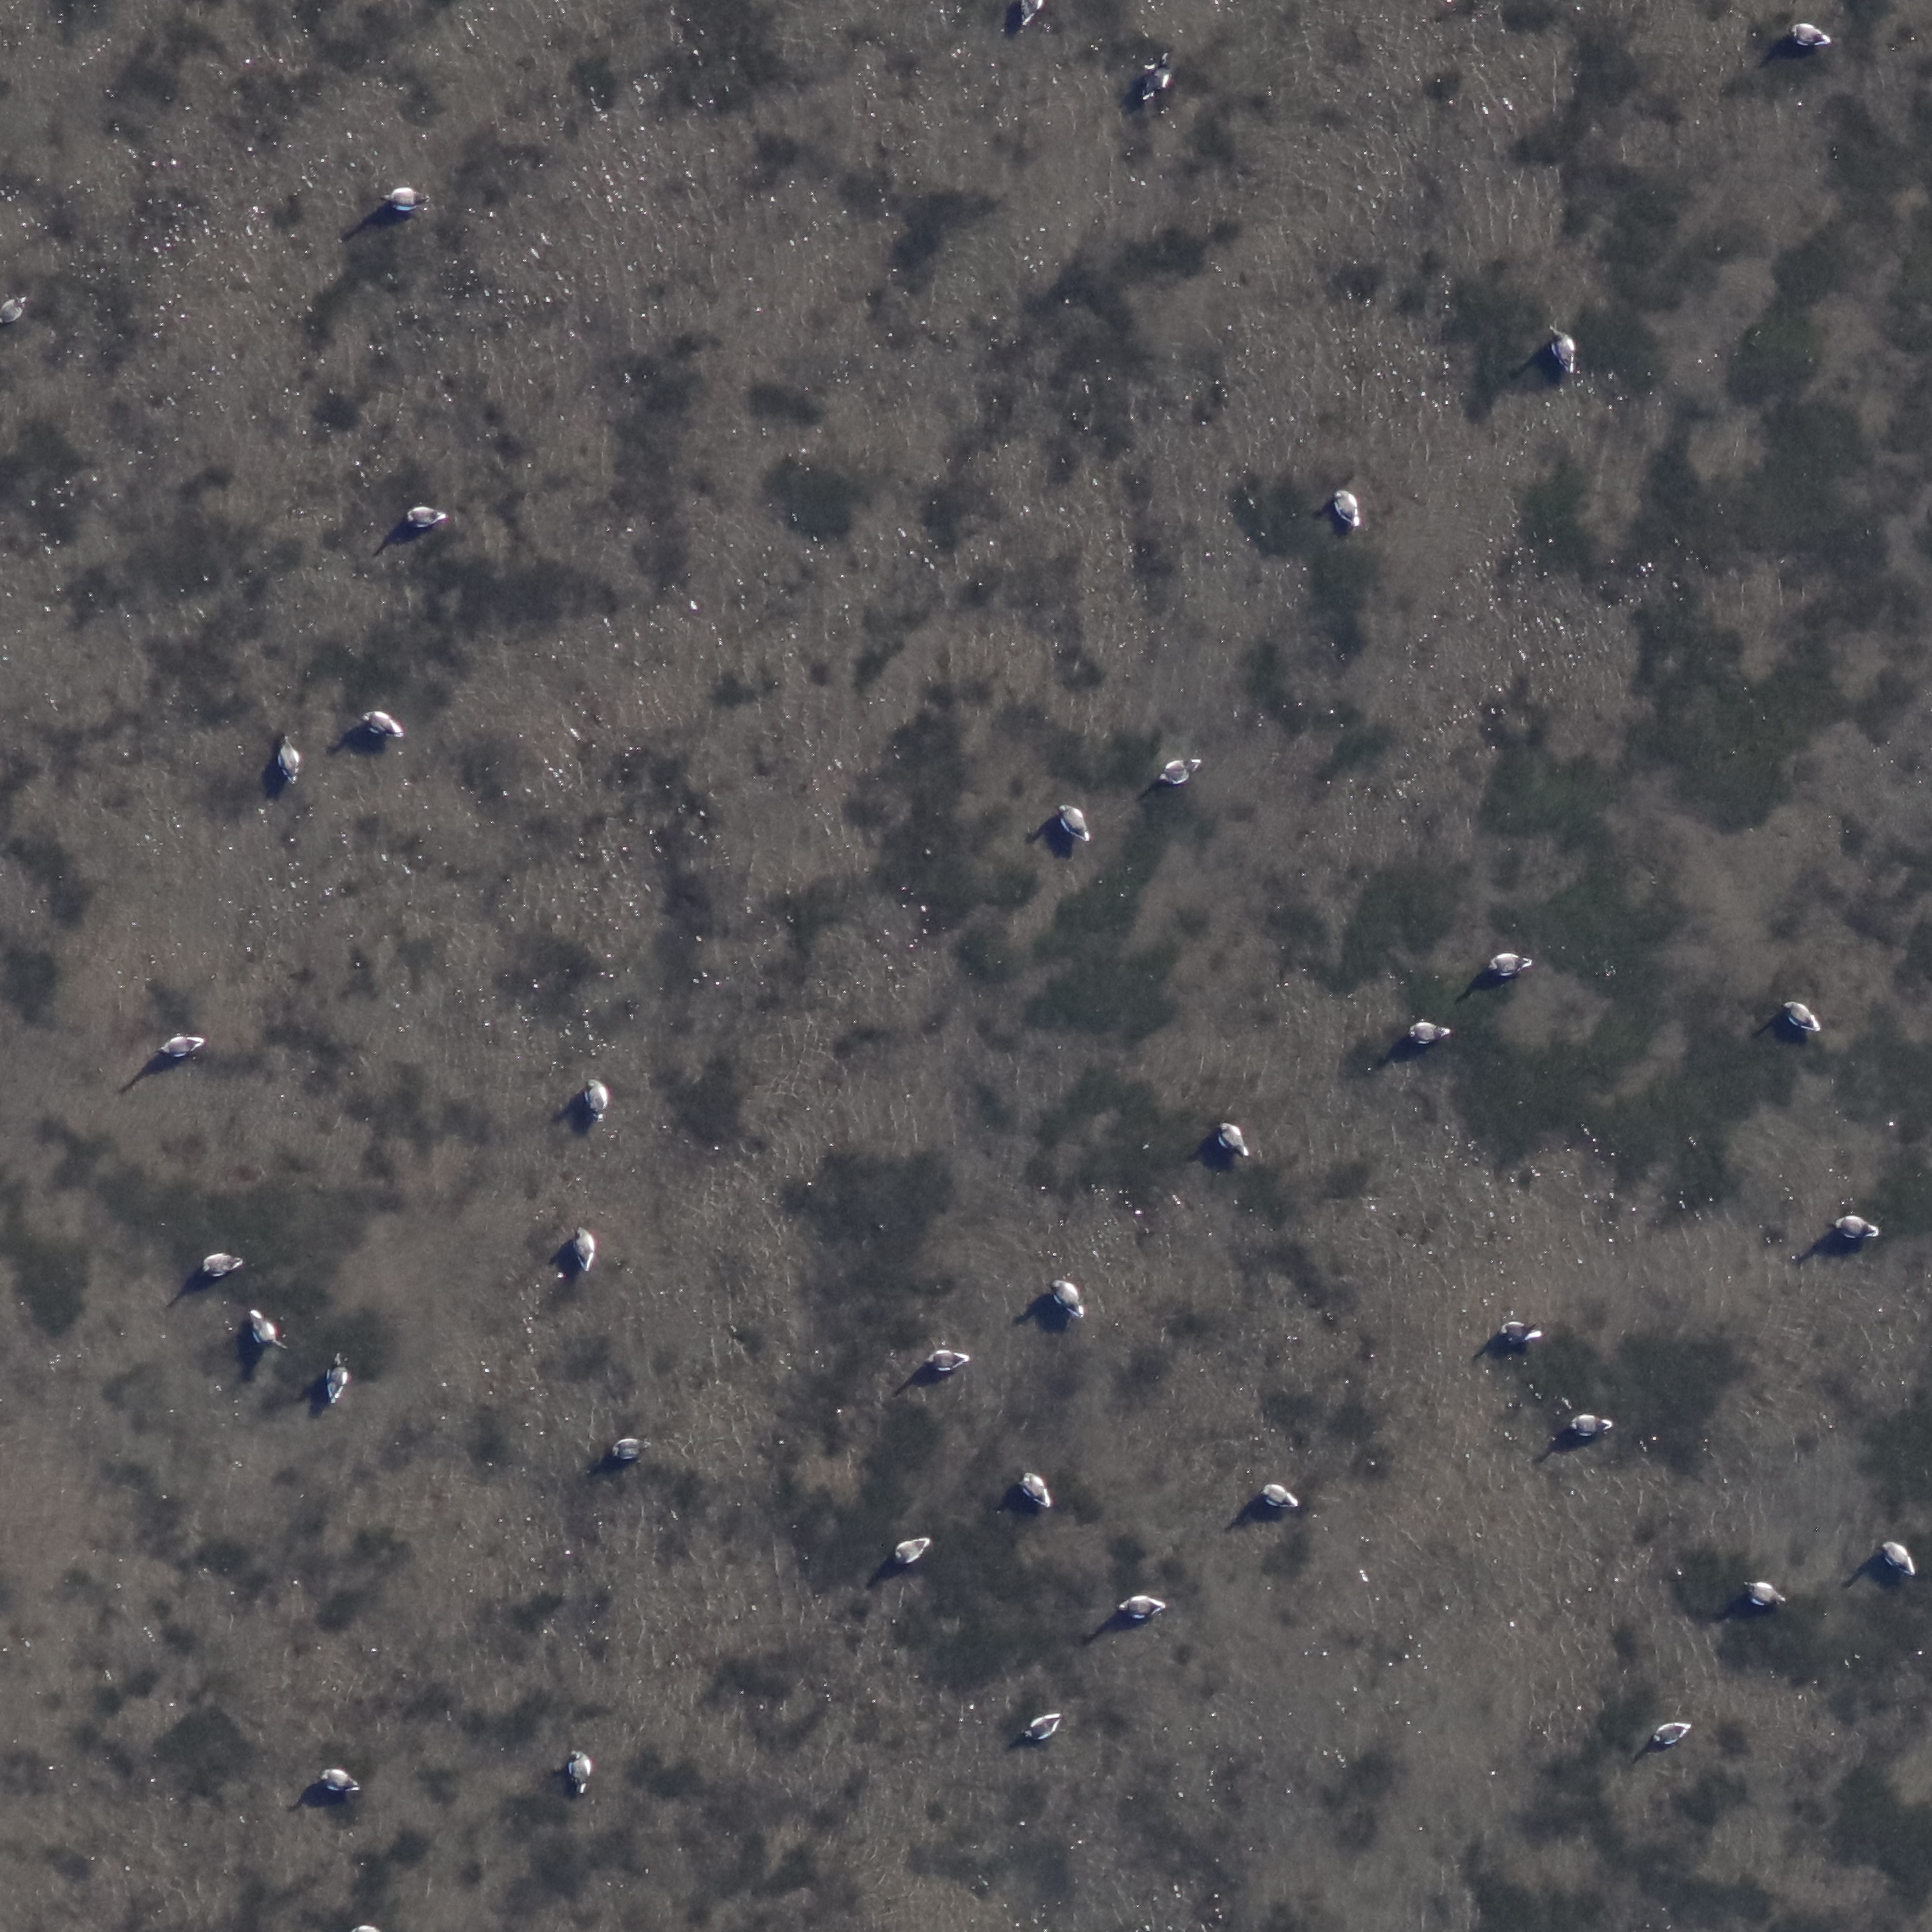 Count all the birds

38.